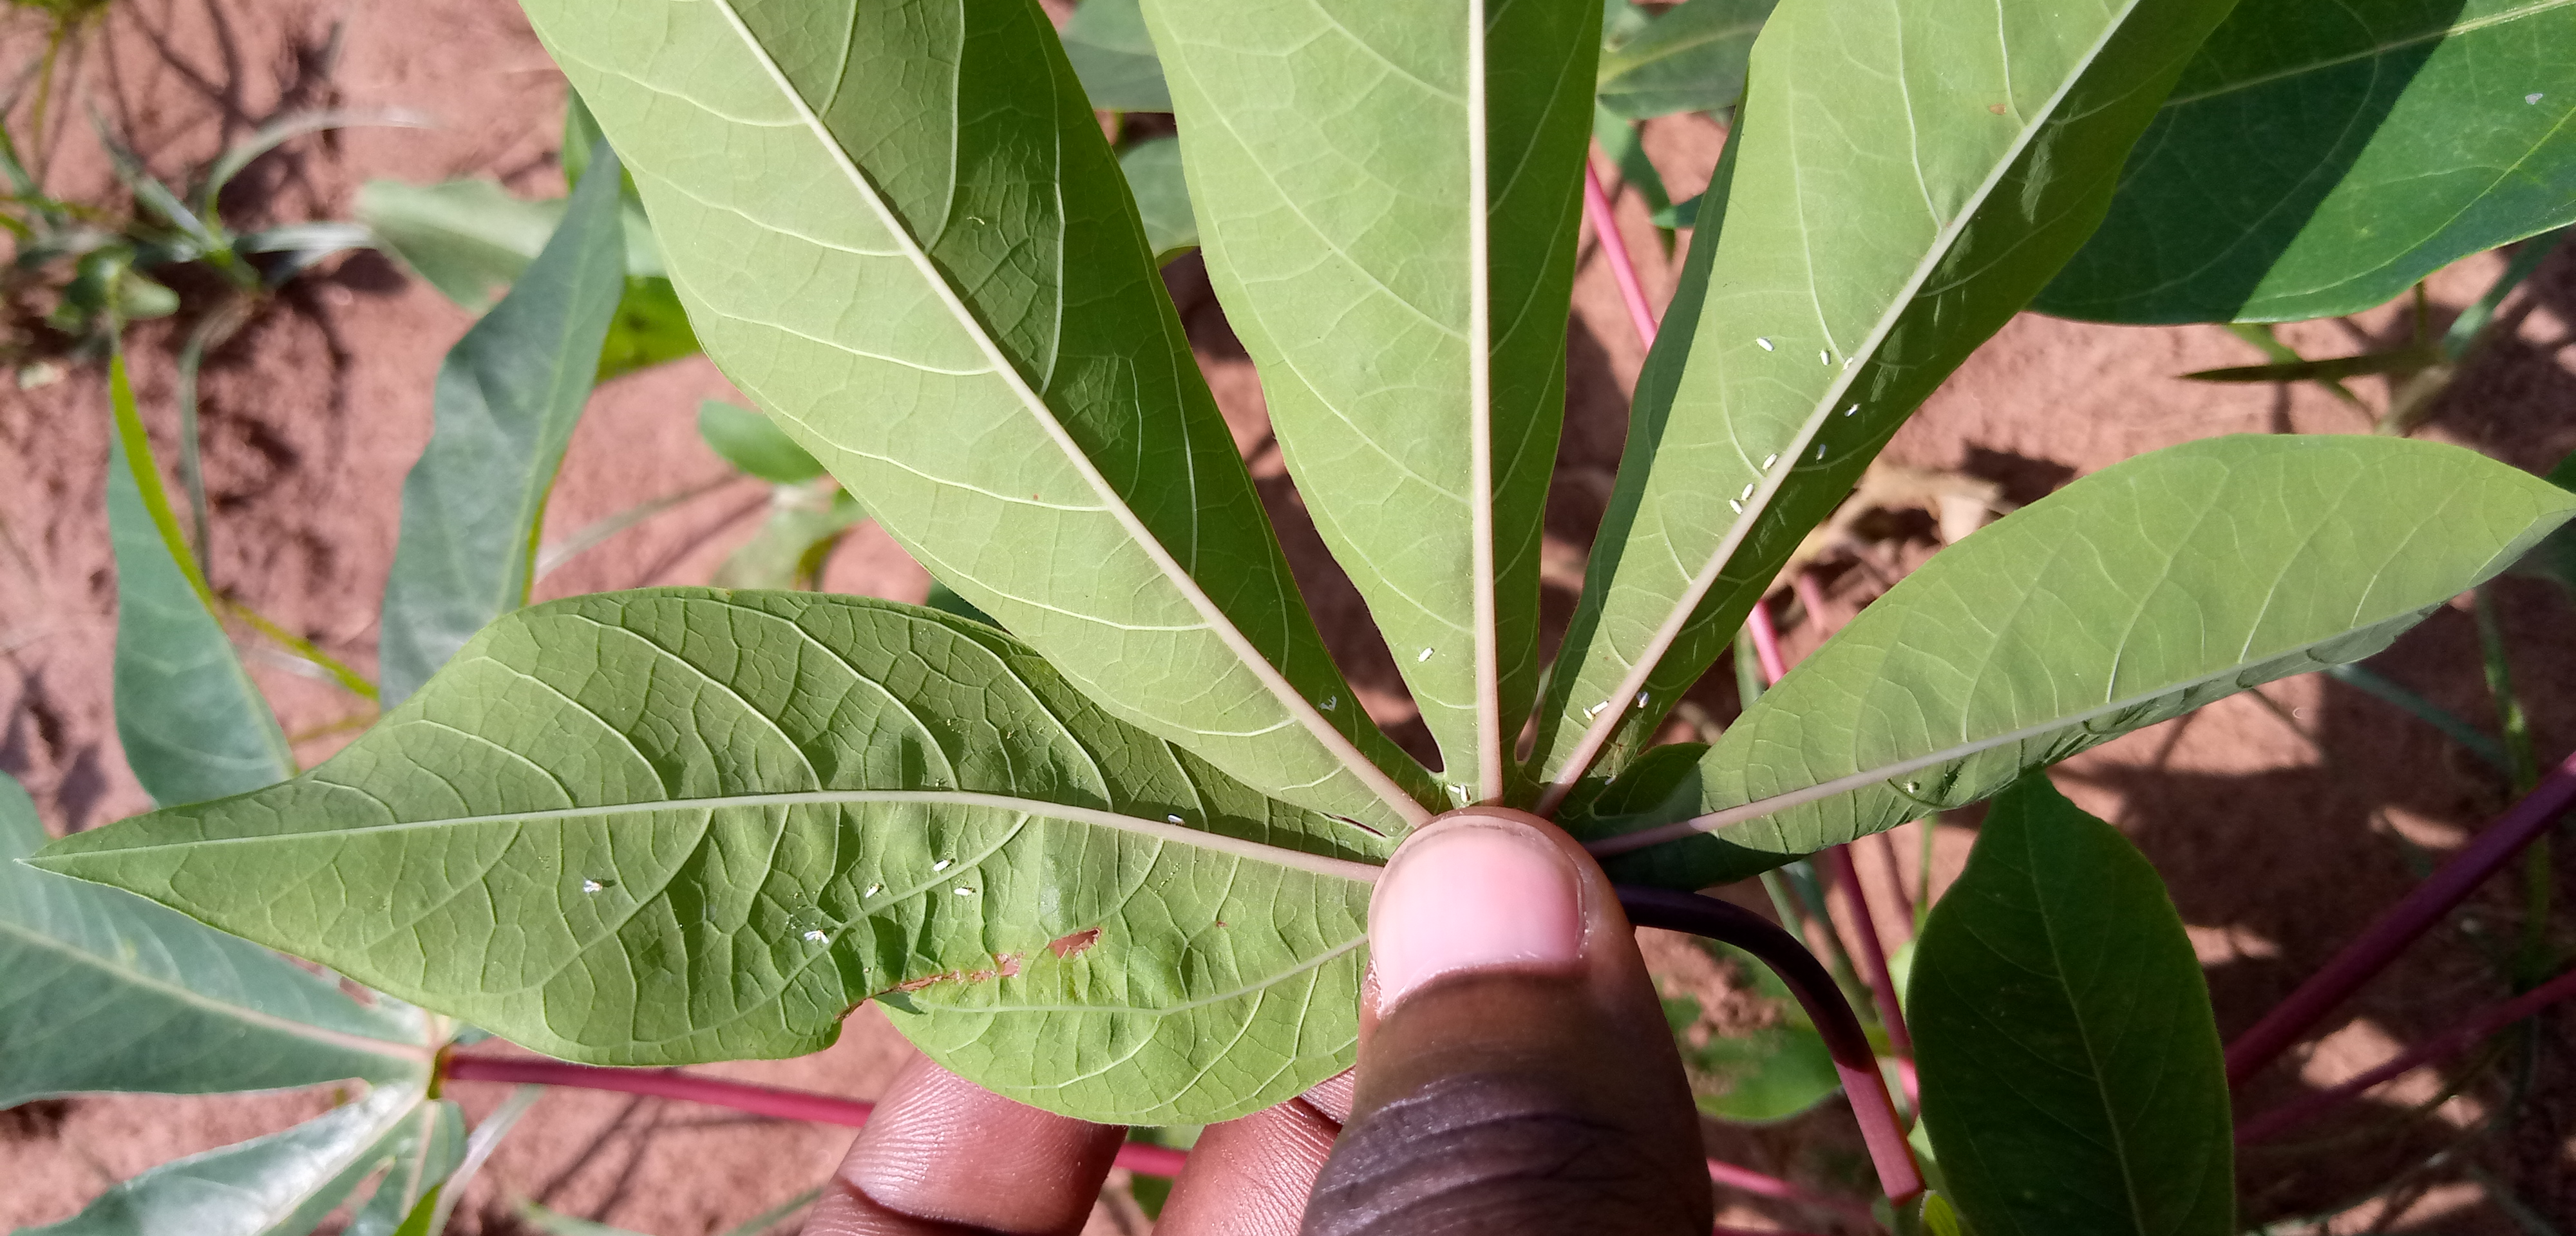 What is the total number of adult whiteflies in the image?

21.